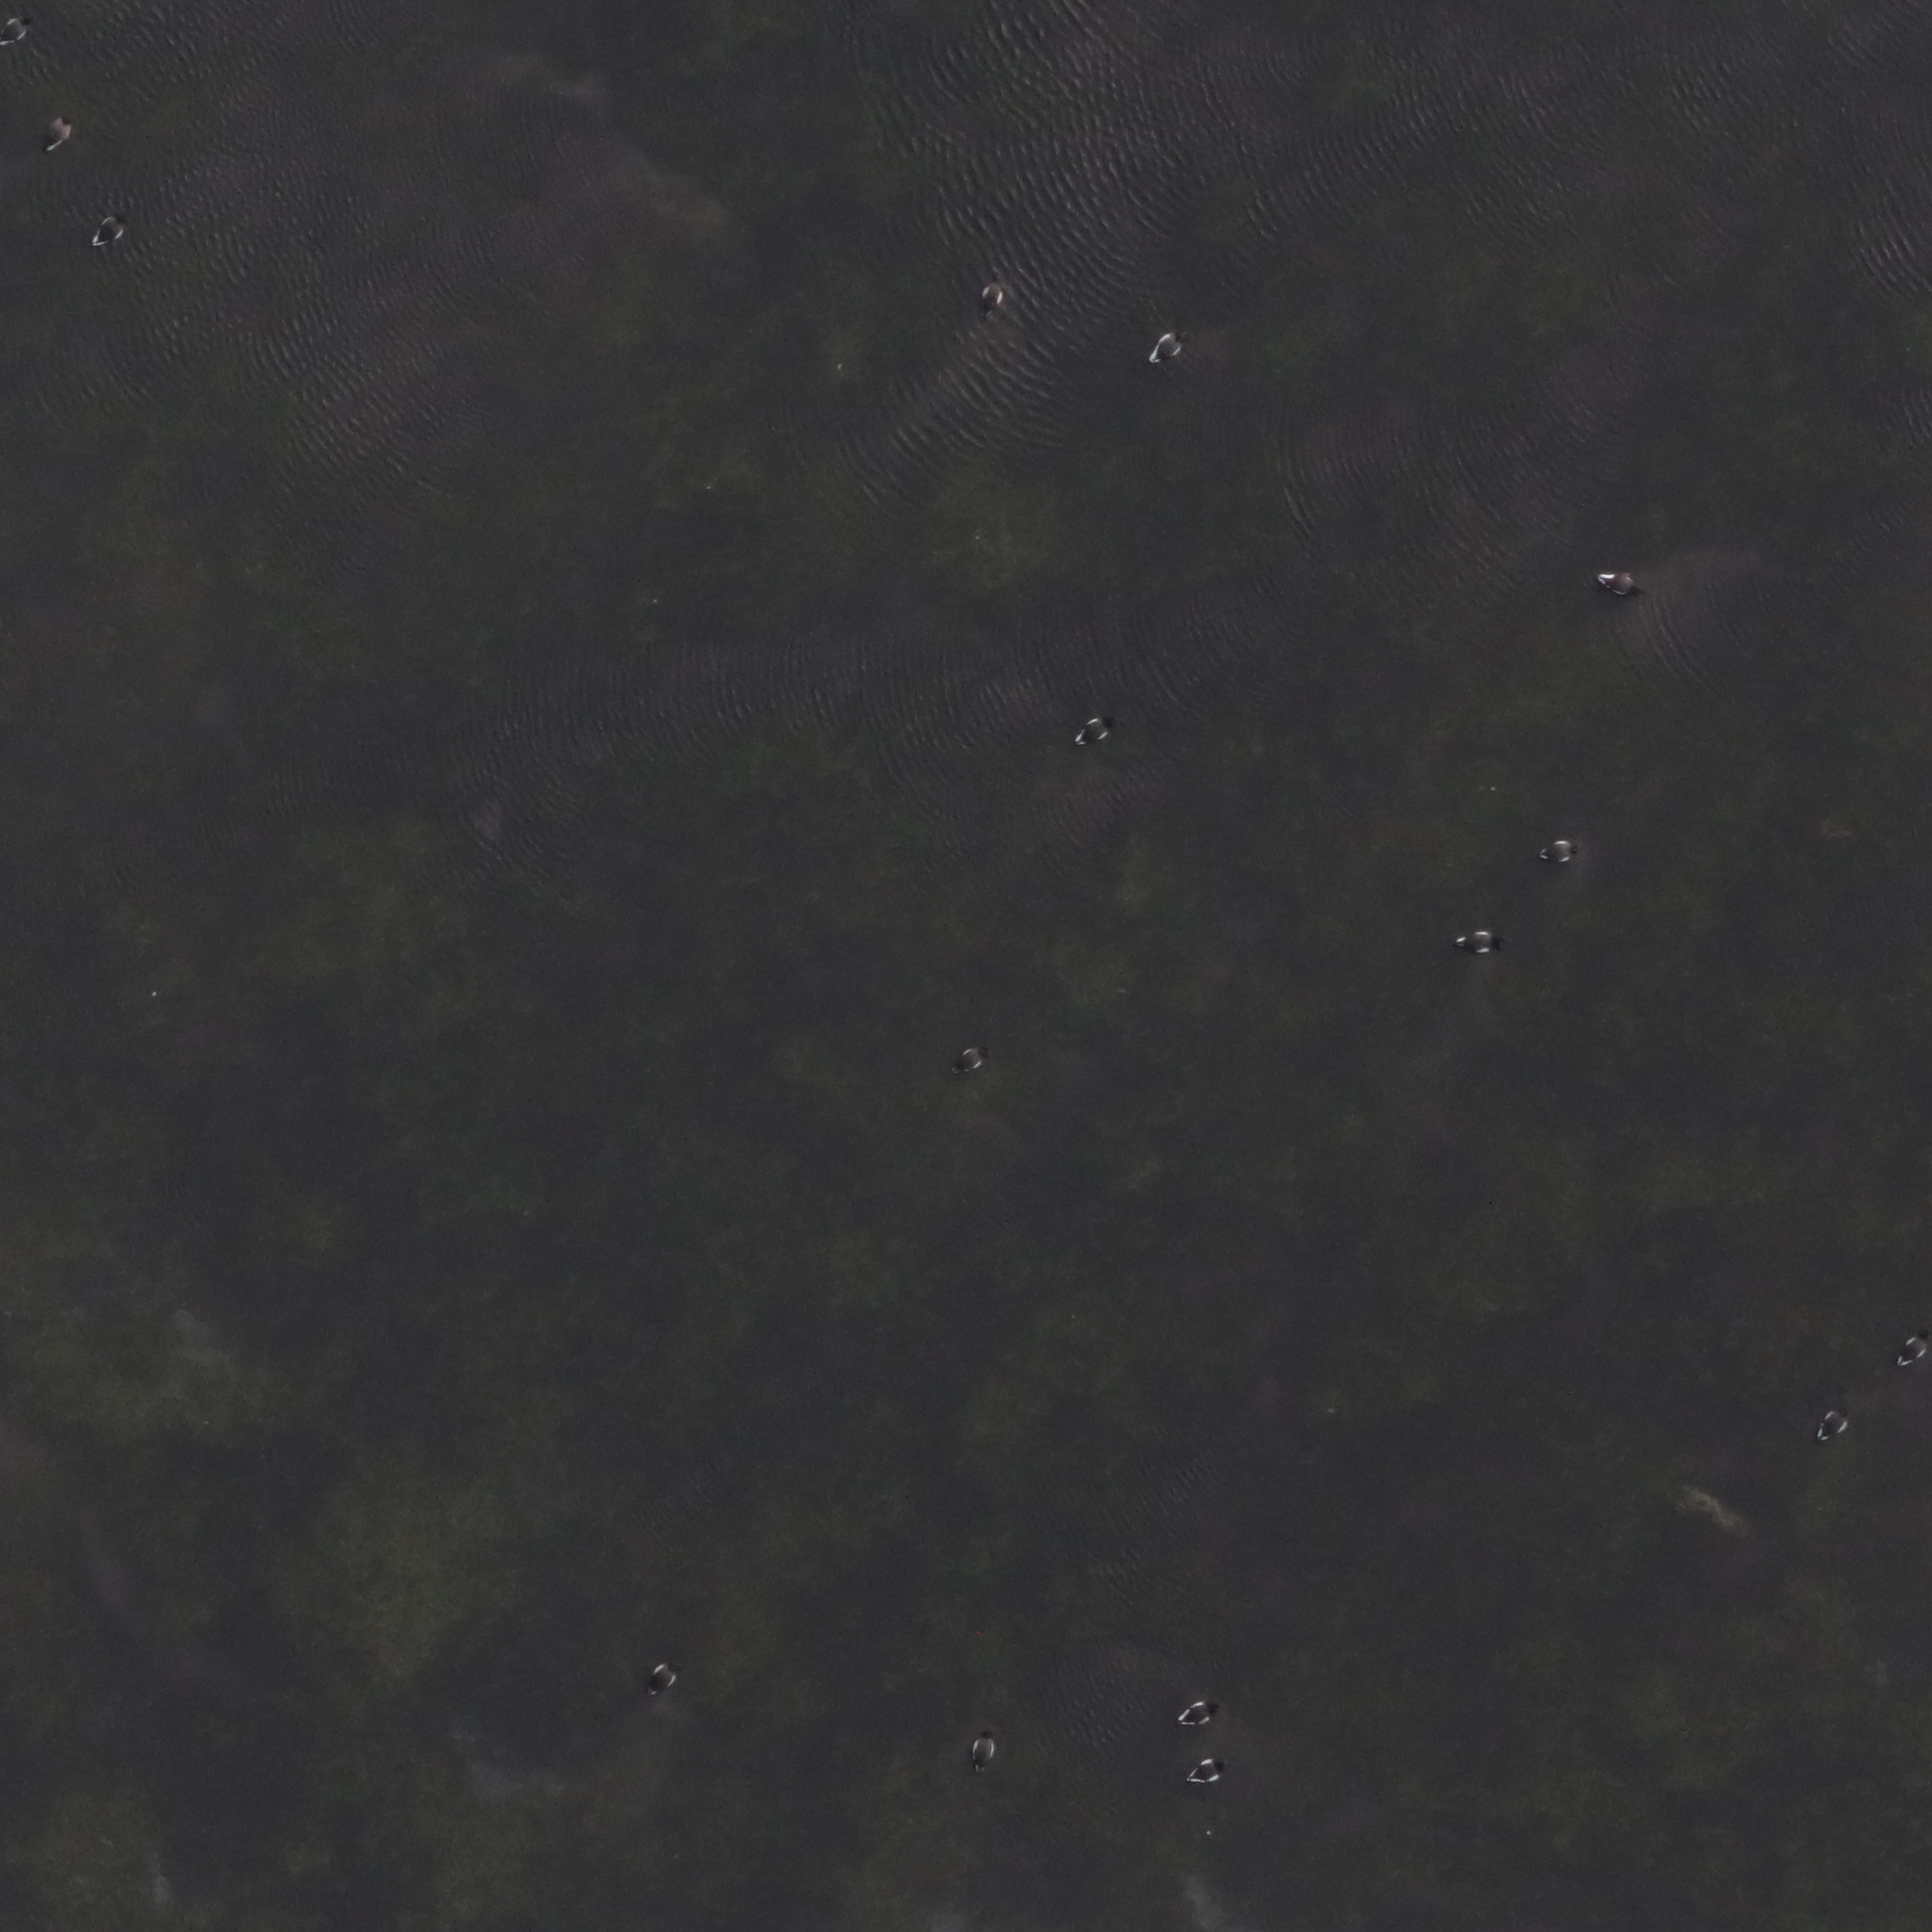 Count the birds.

16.